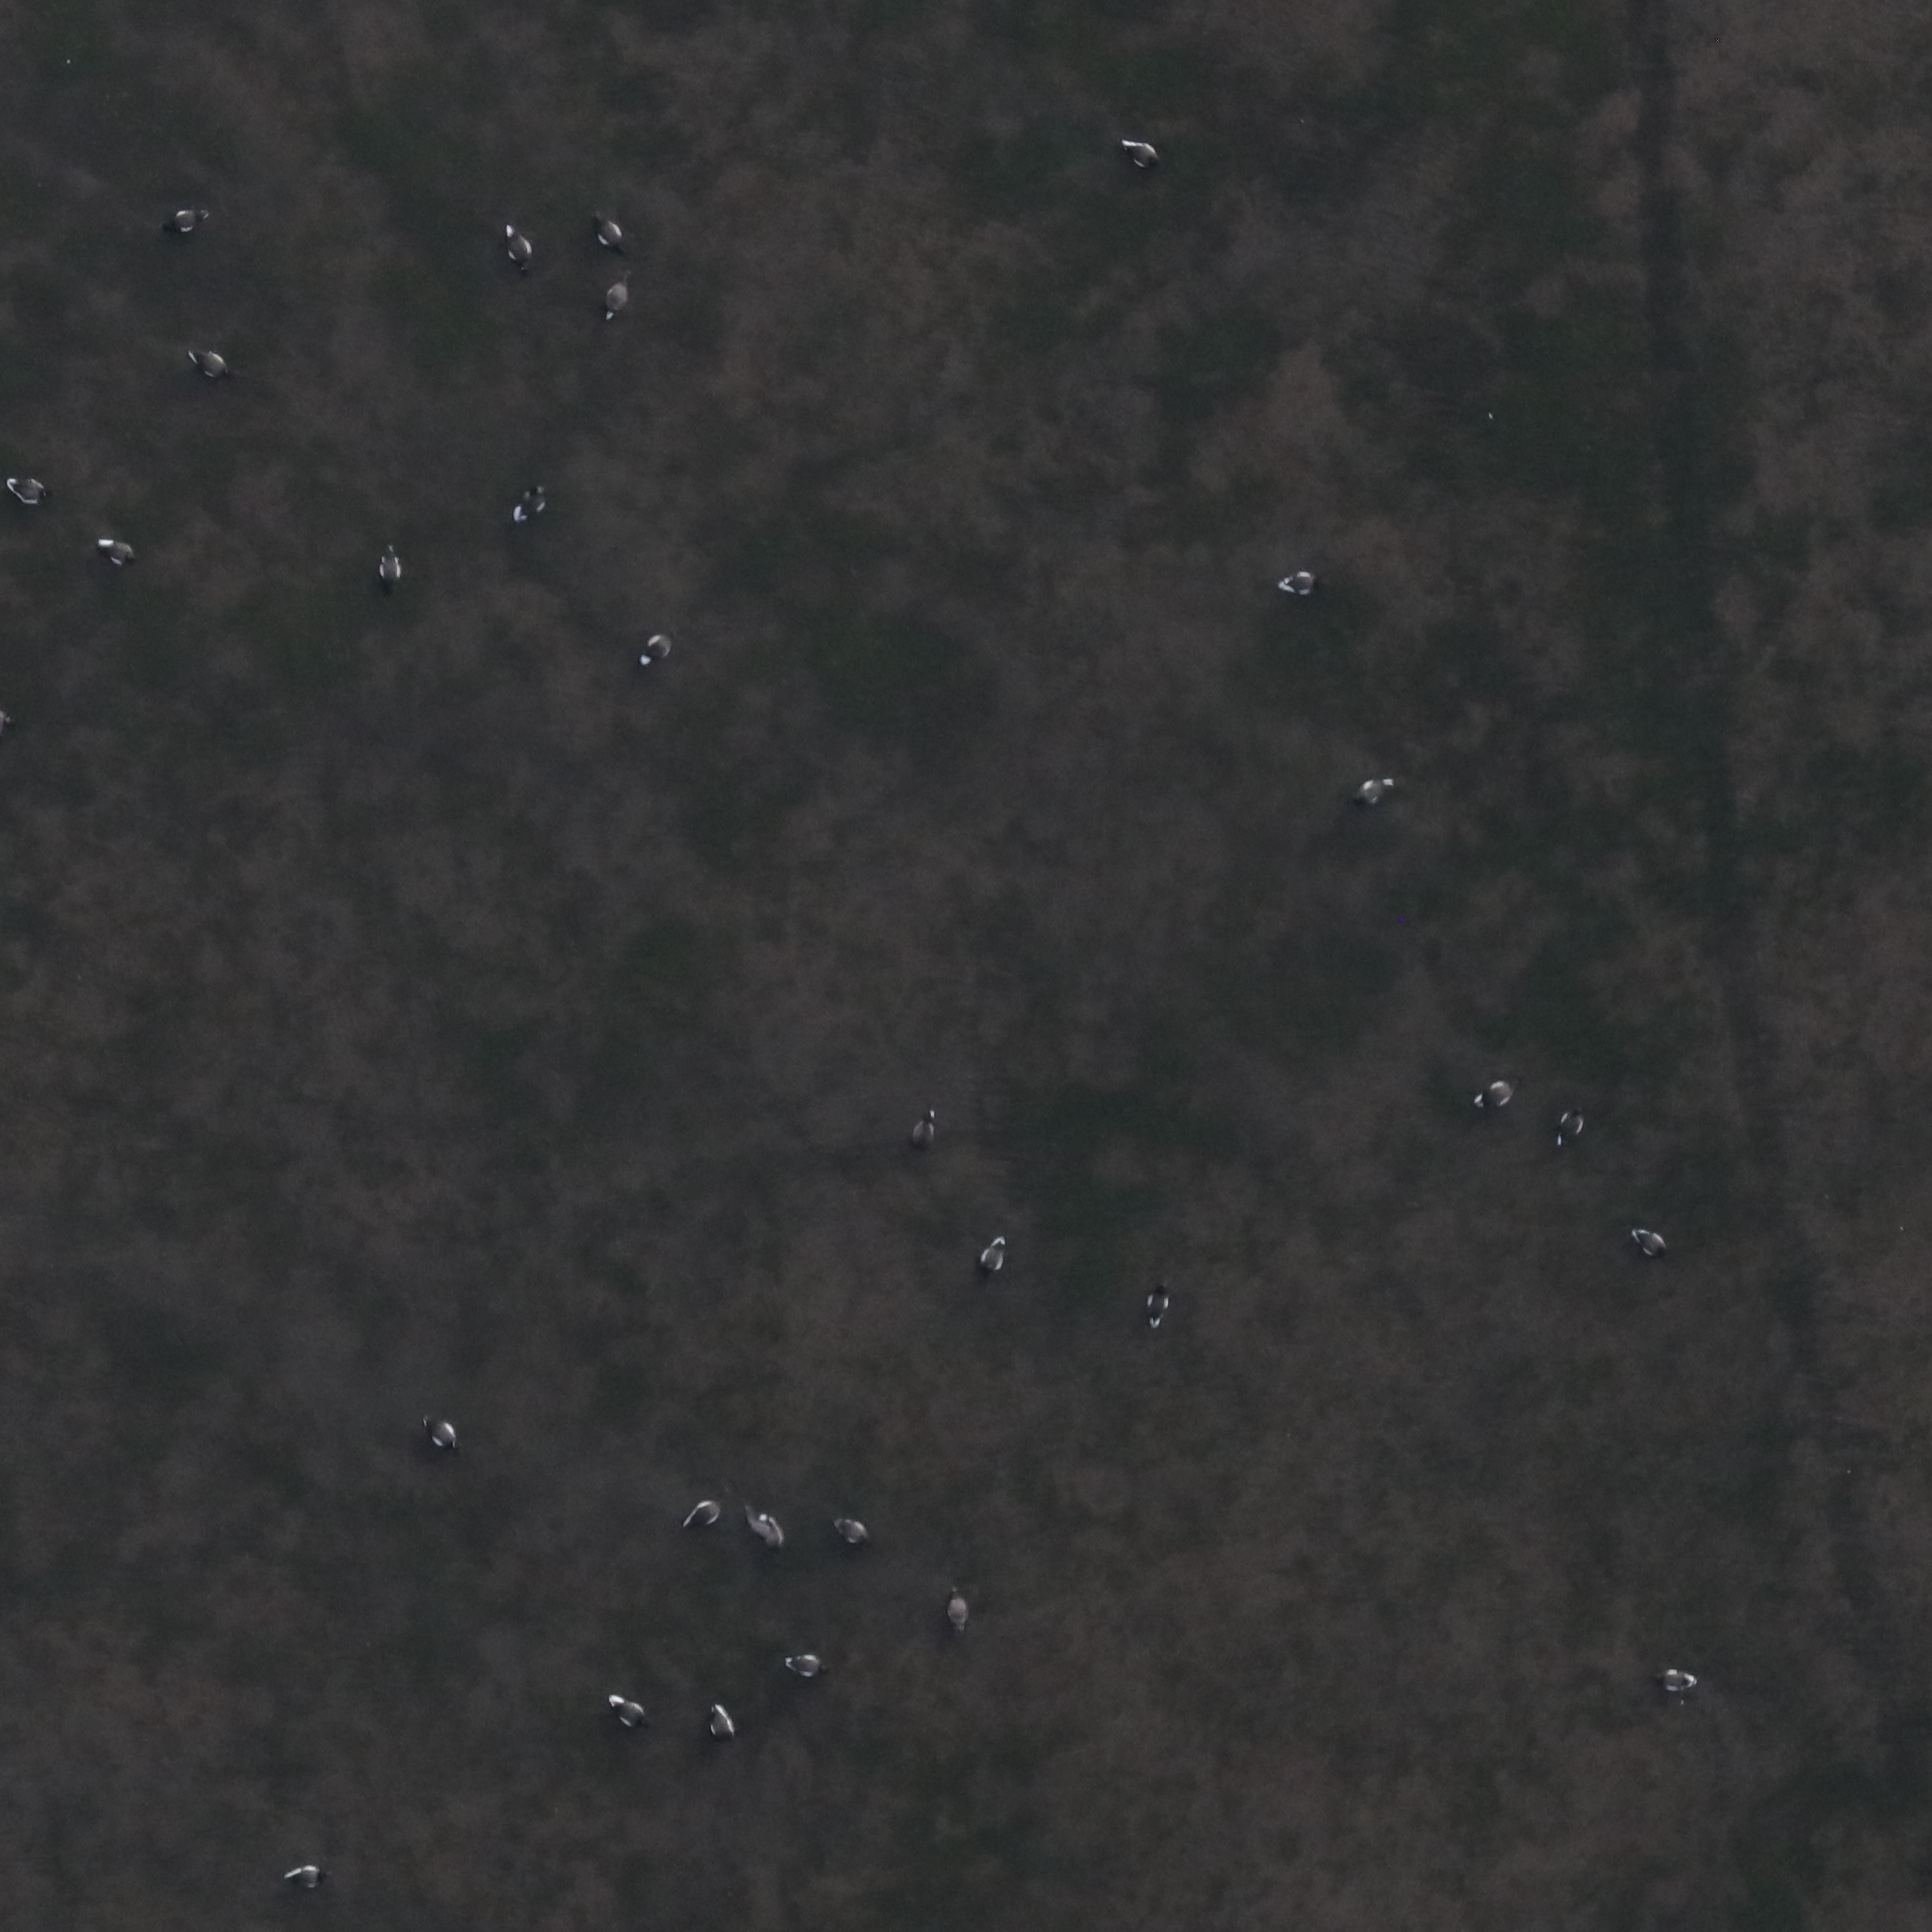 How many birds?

29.